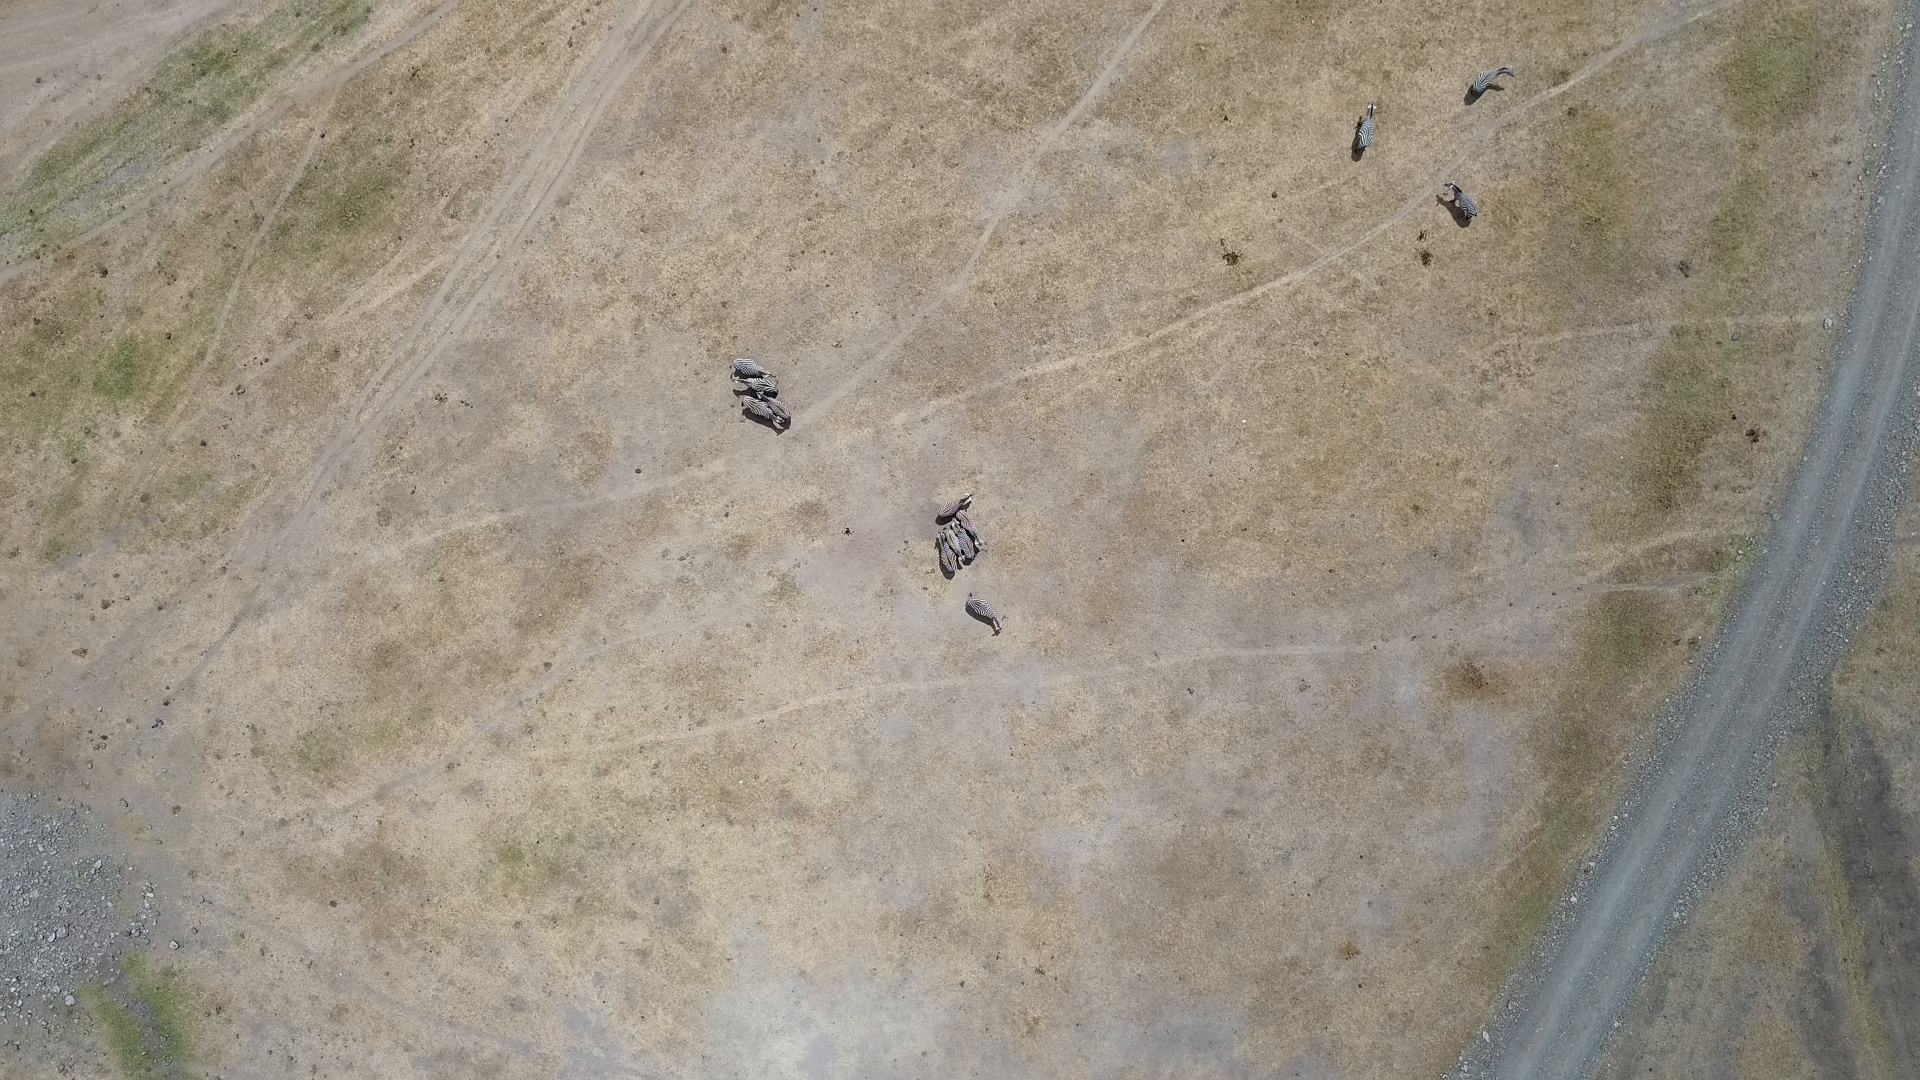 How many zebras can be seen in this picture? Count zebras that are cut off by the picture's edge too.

13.